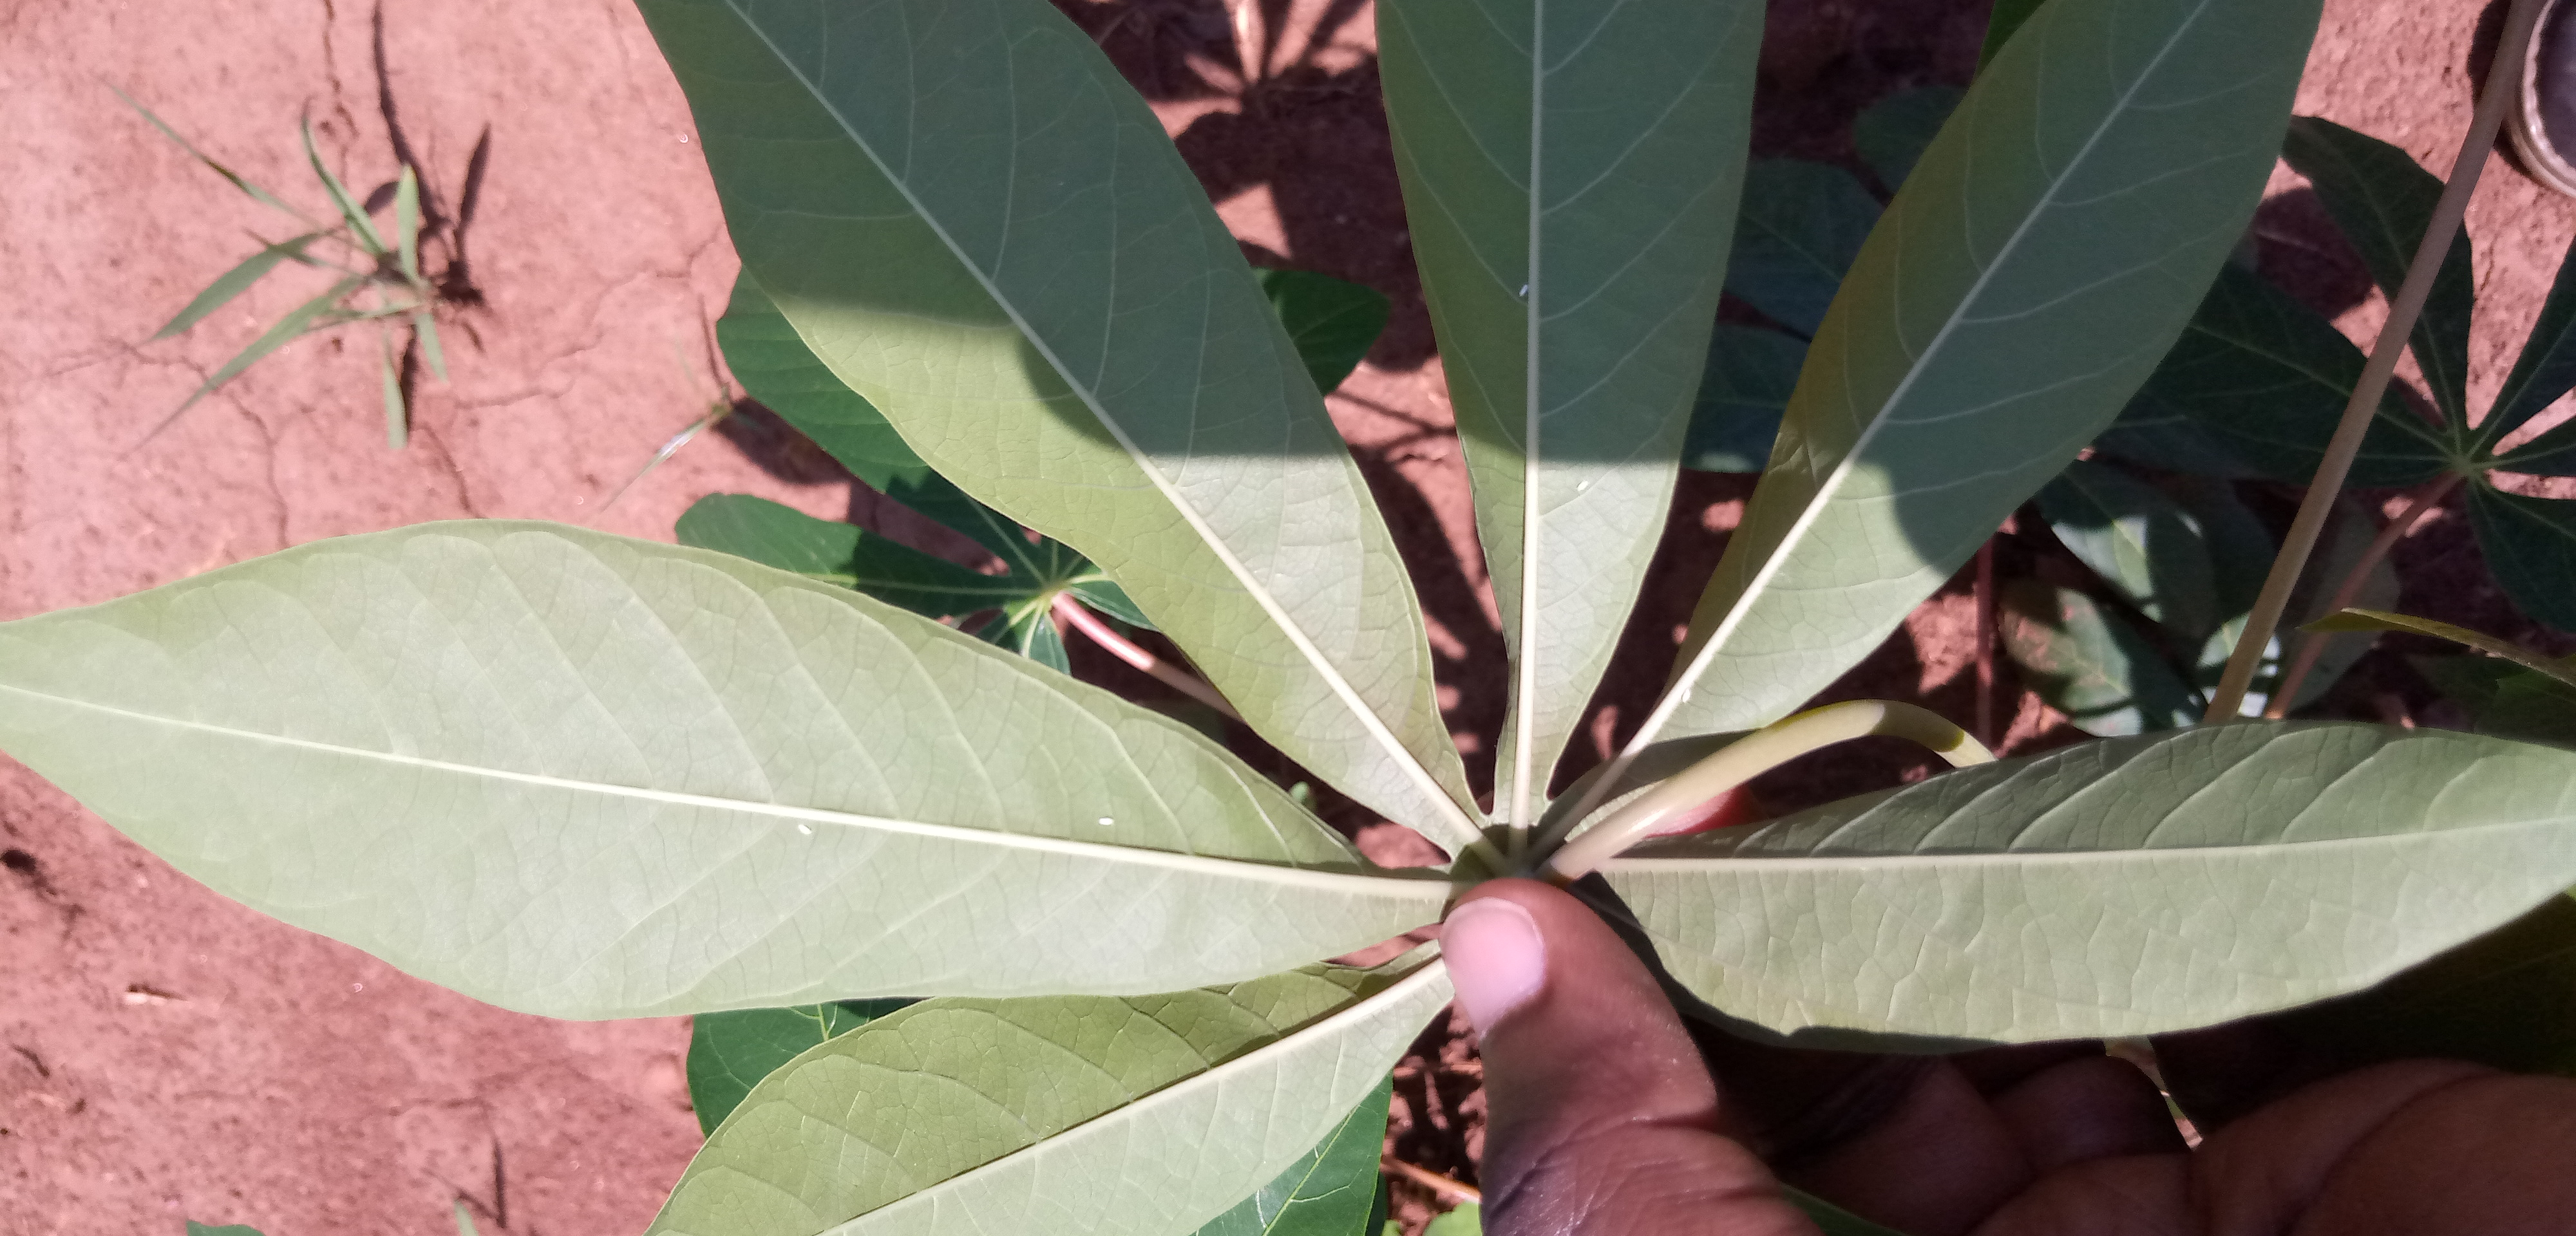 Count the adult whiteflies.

3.